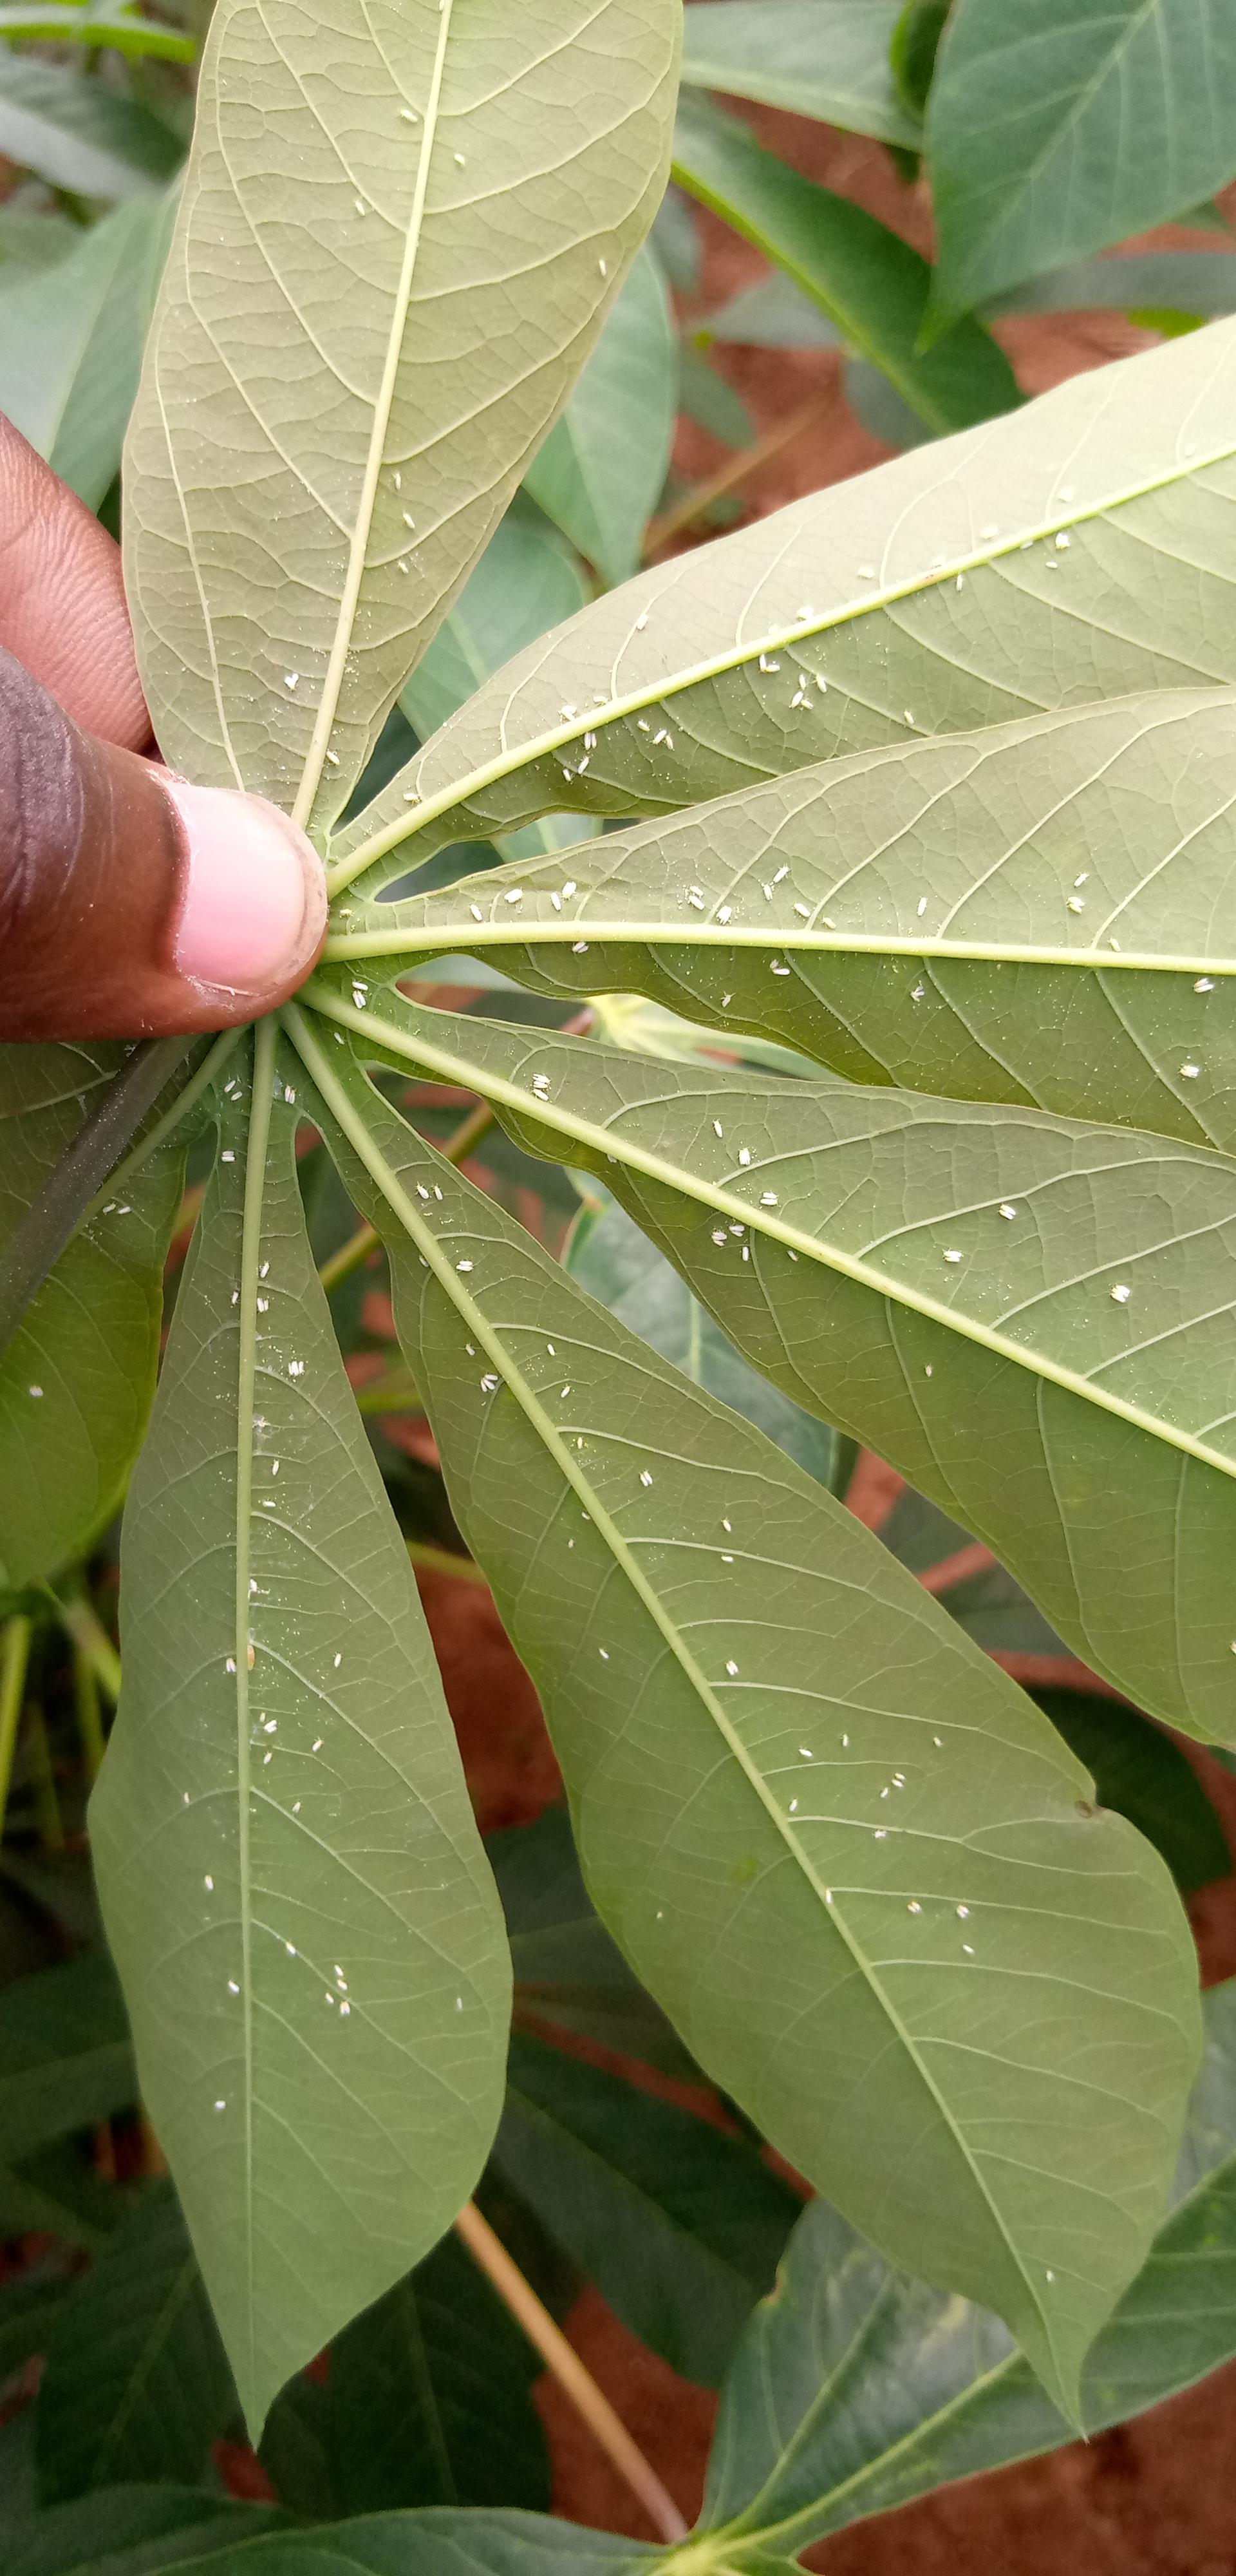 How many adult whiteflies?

134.